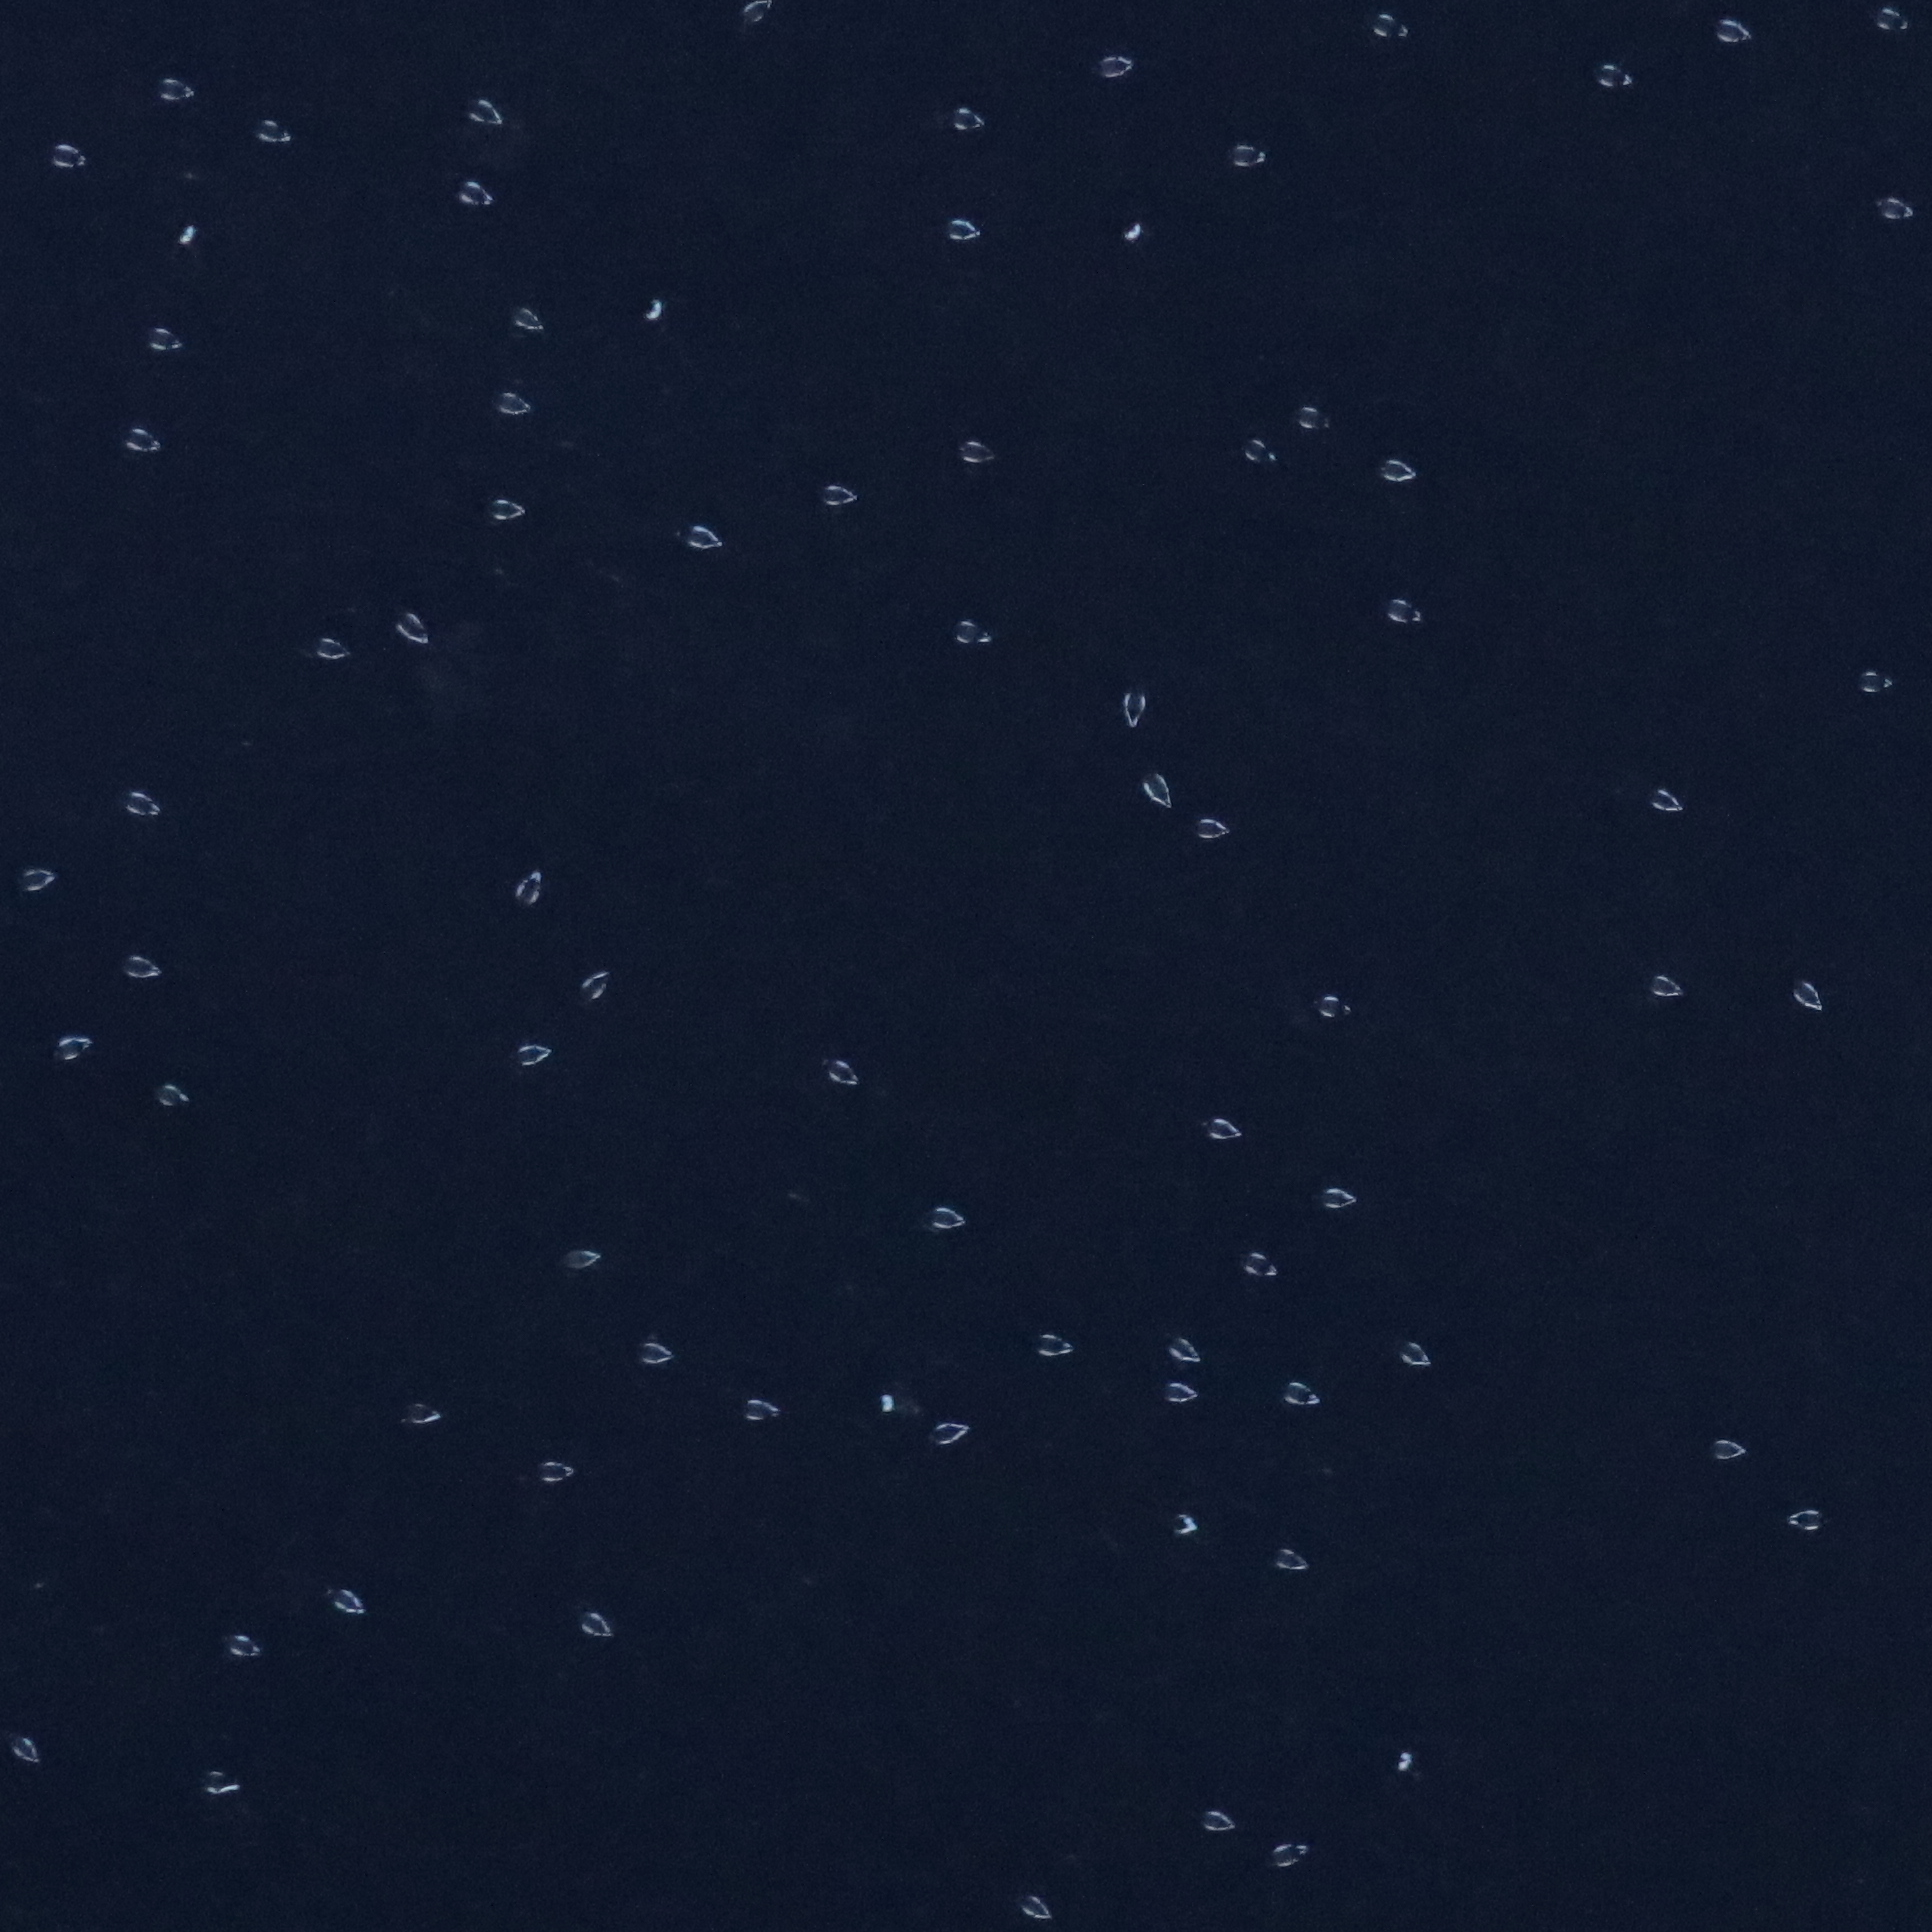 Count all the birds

79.